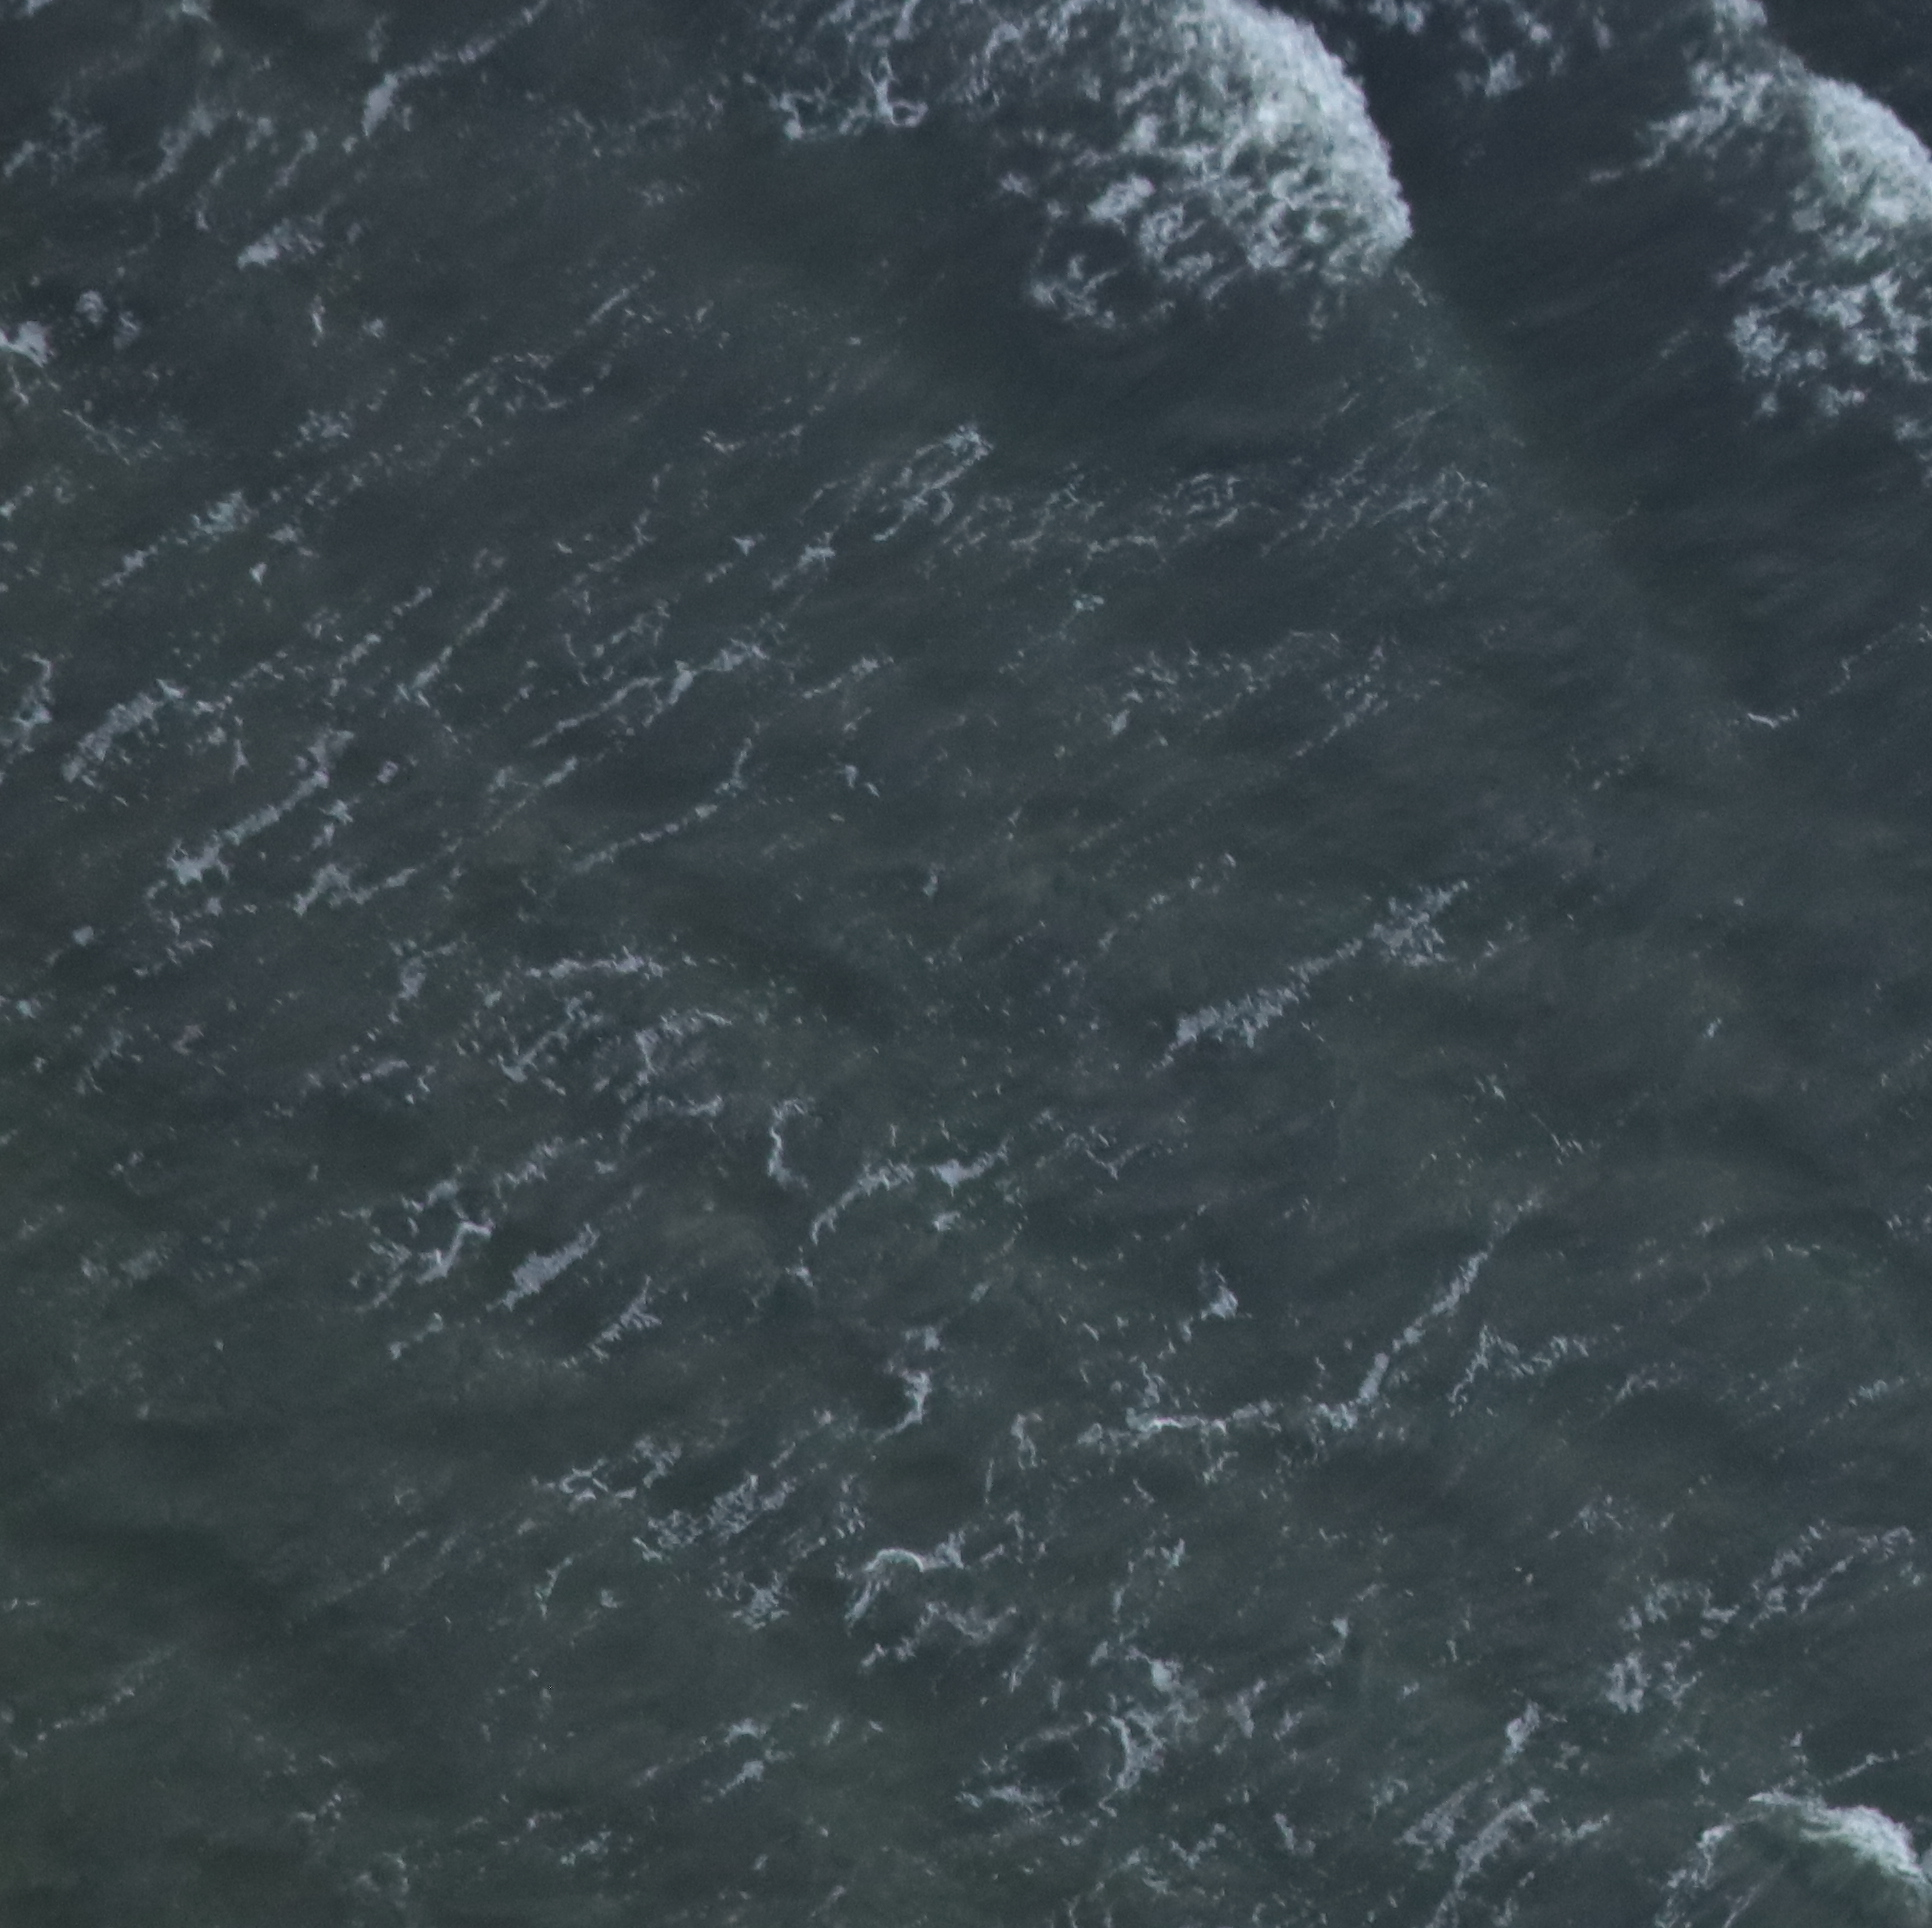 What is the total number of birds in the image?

0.